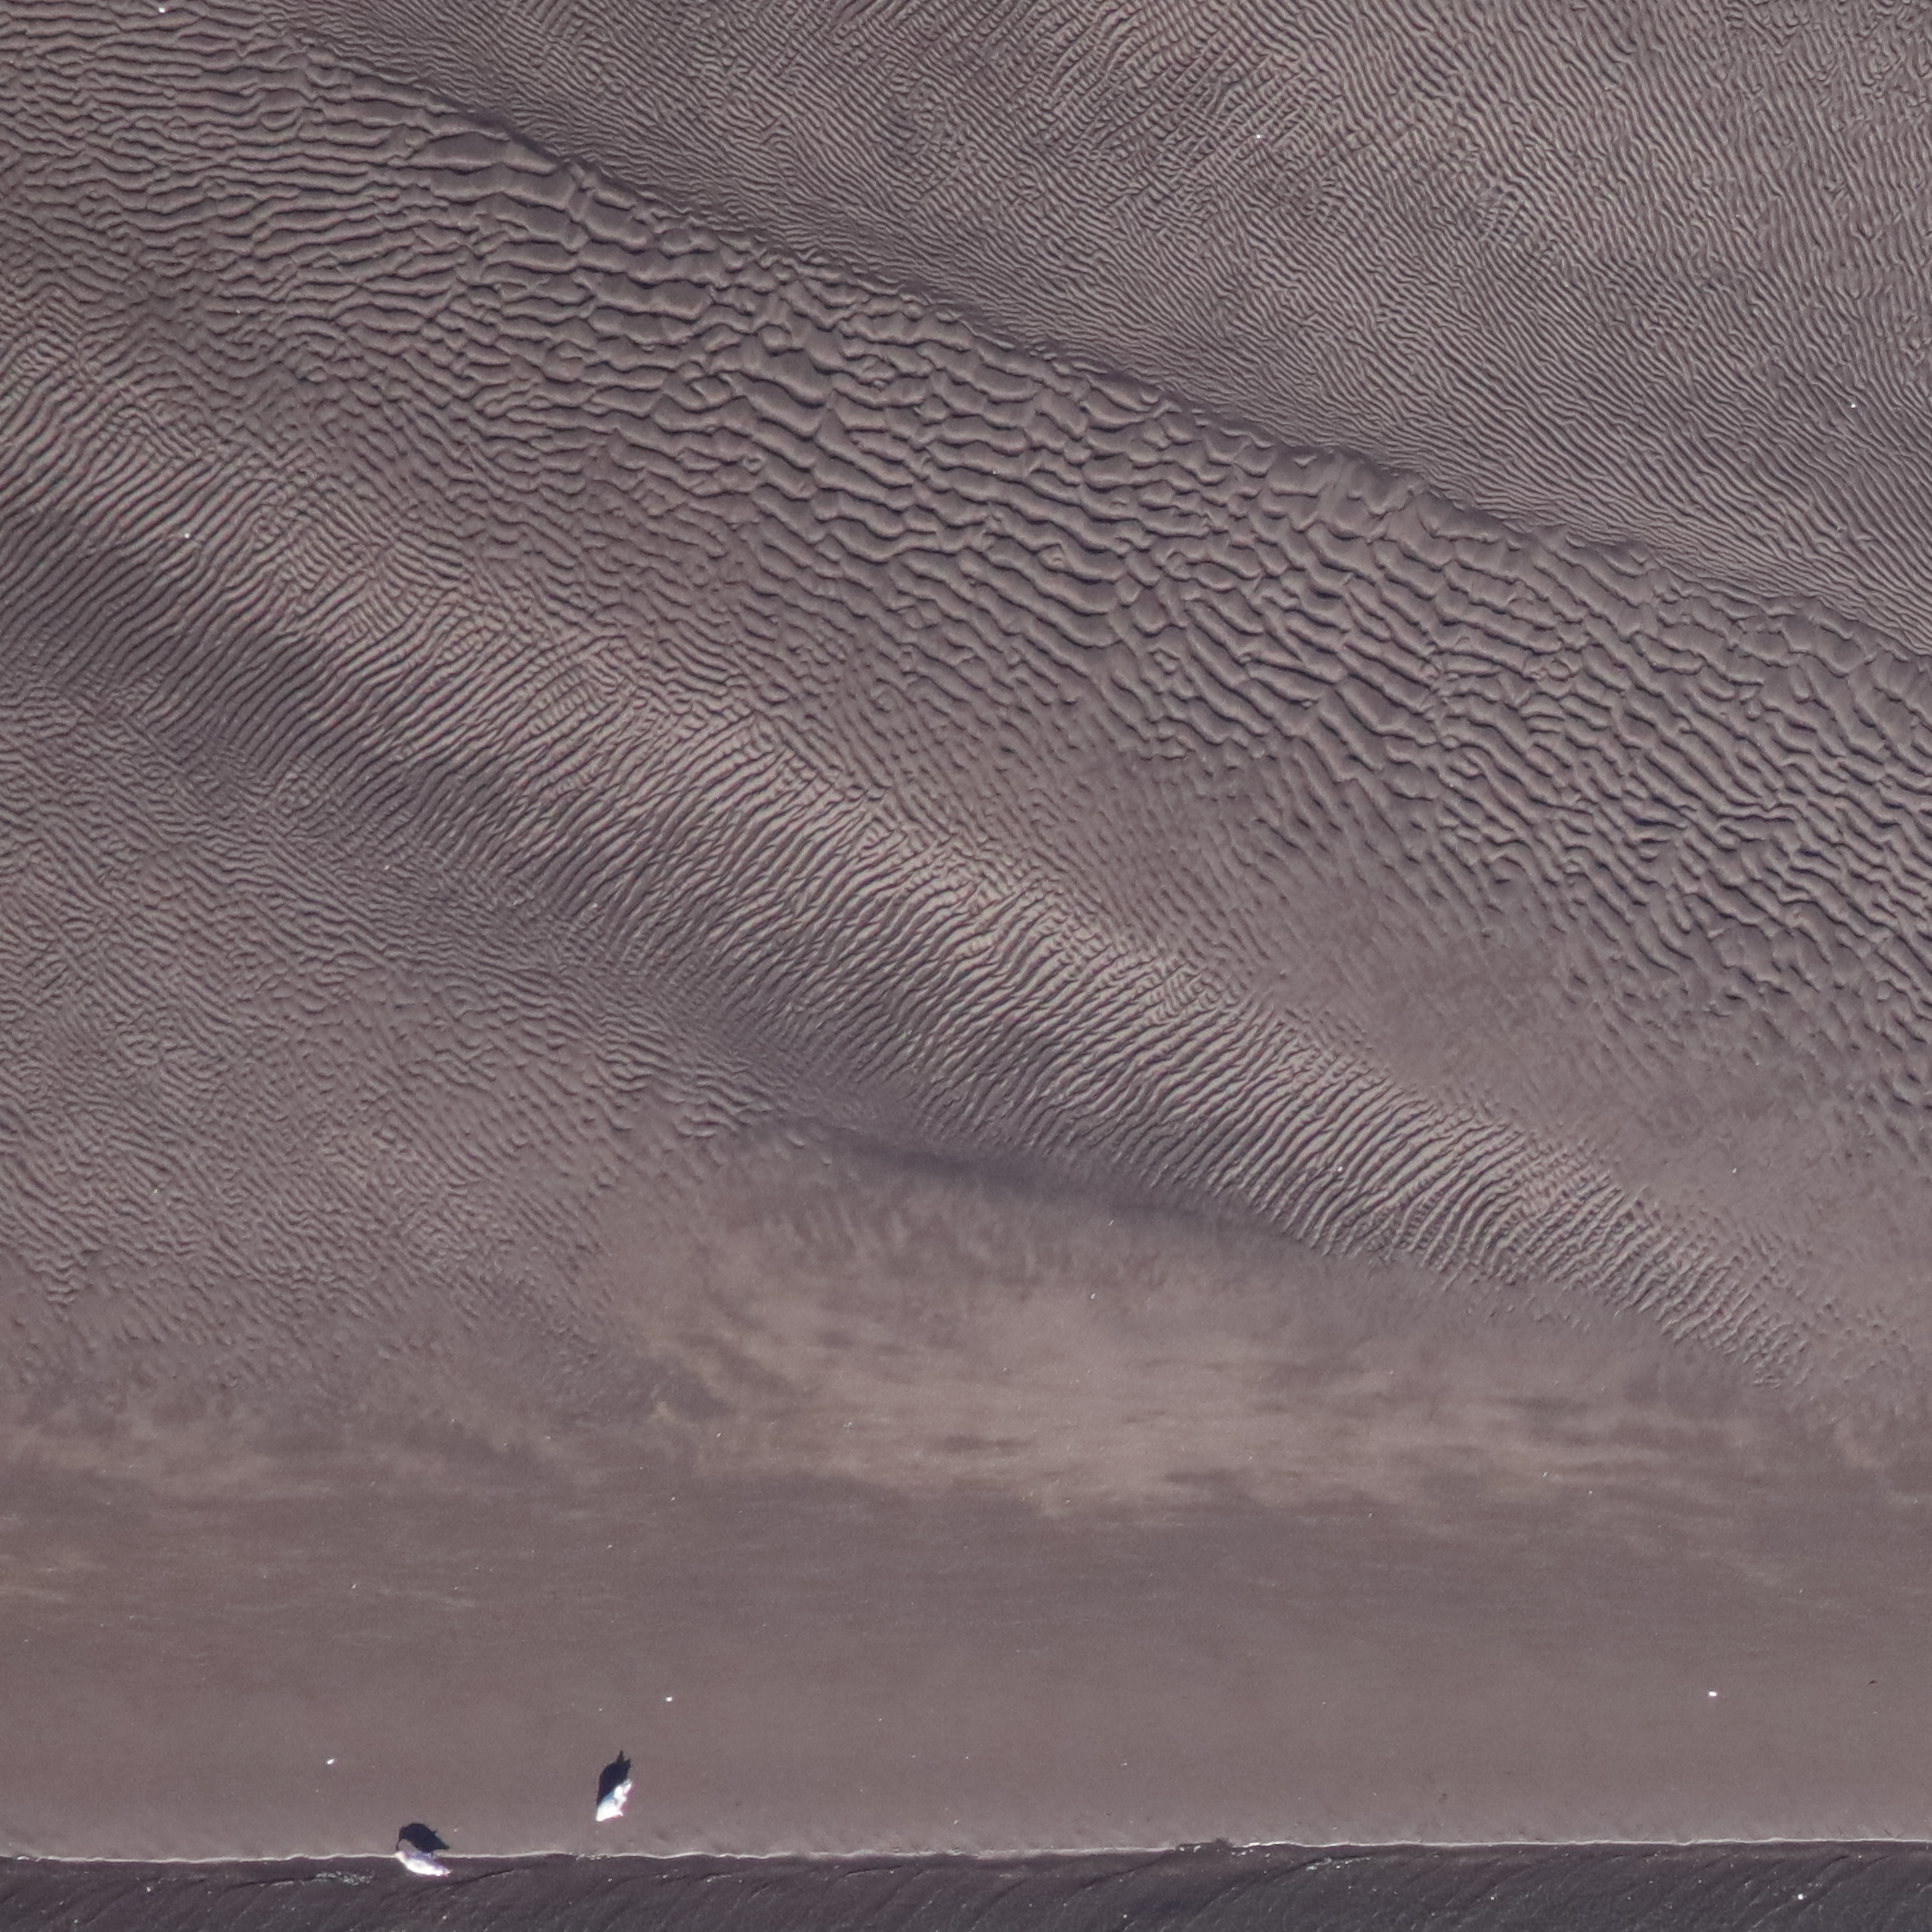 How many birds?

2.